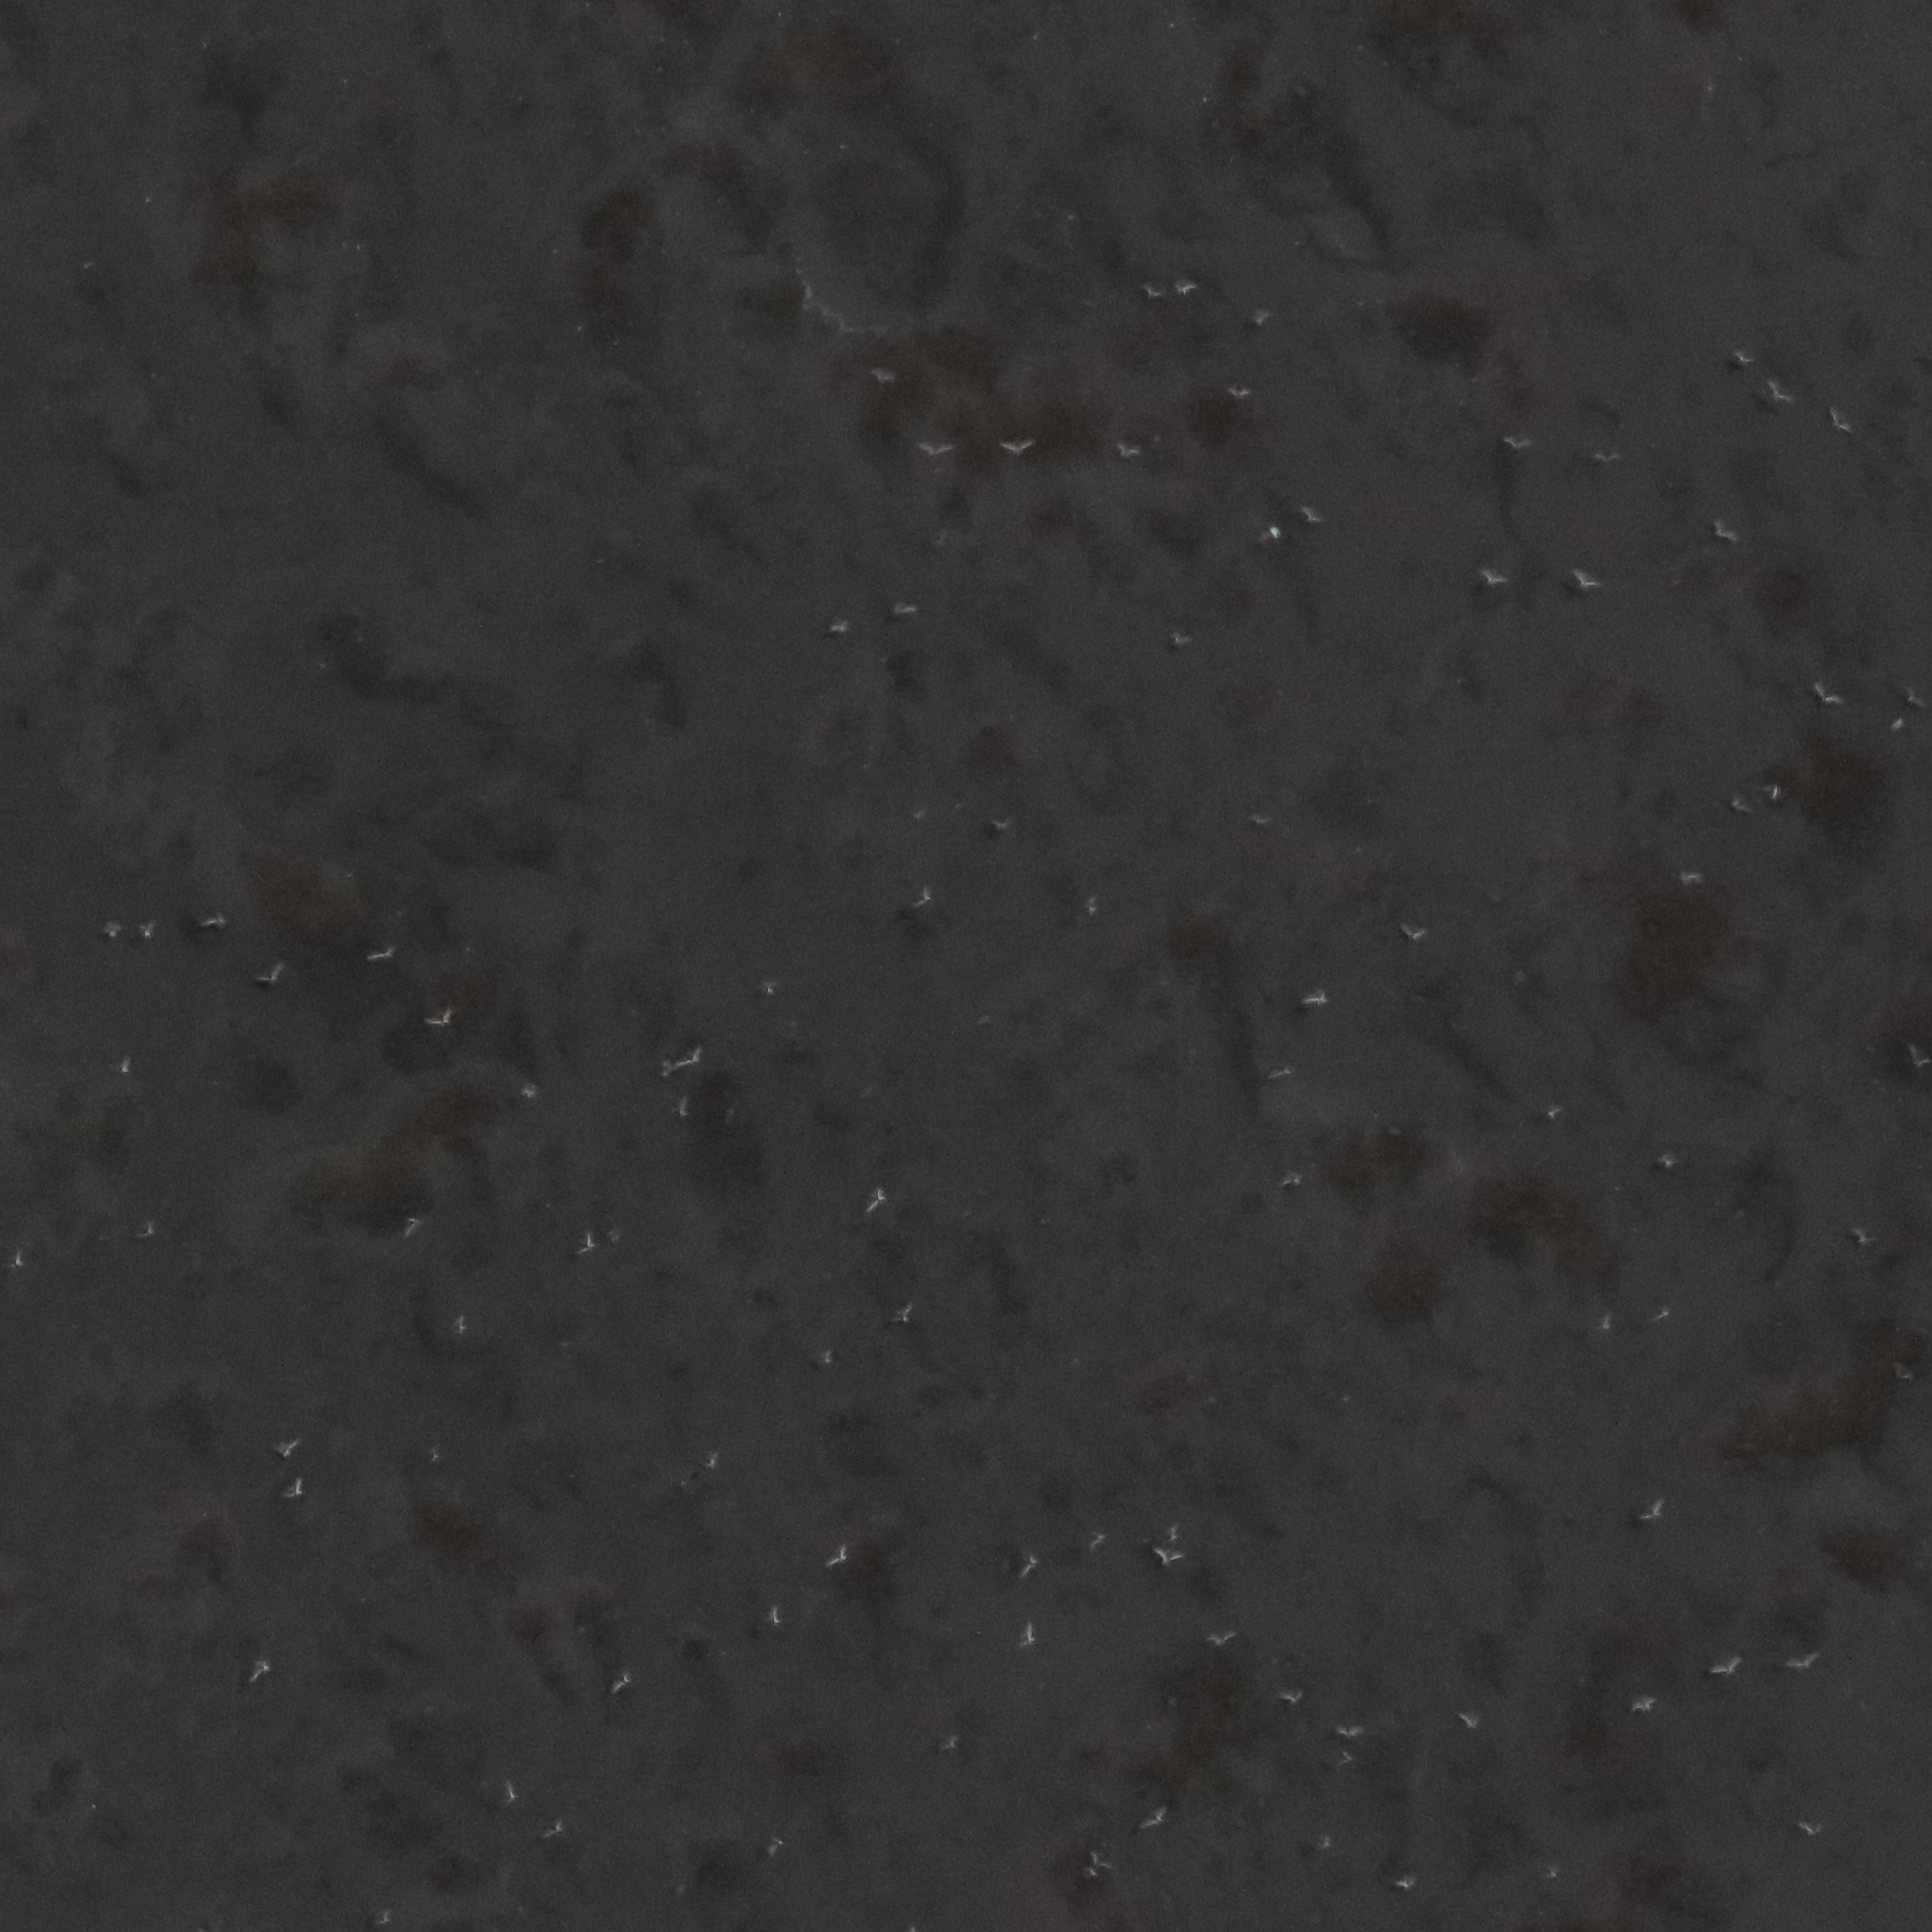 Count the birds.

94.